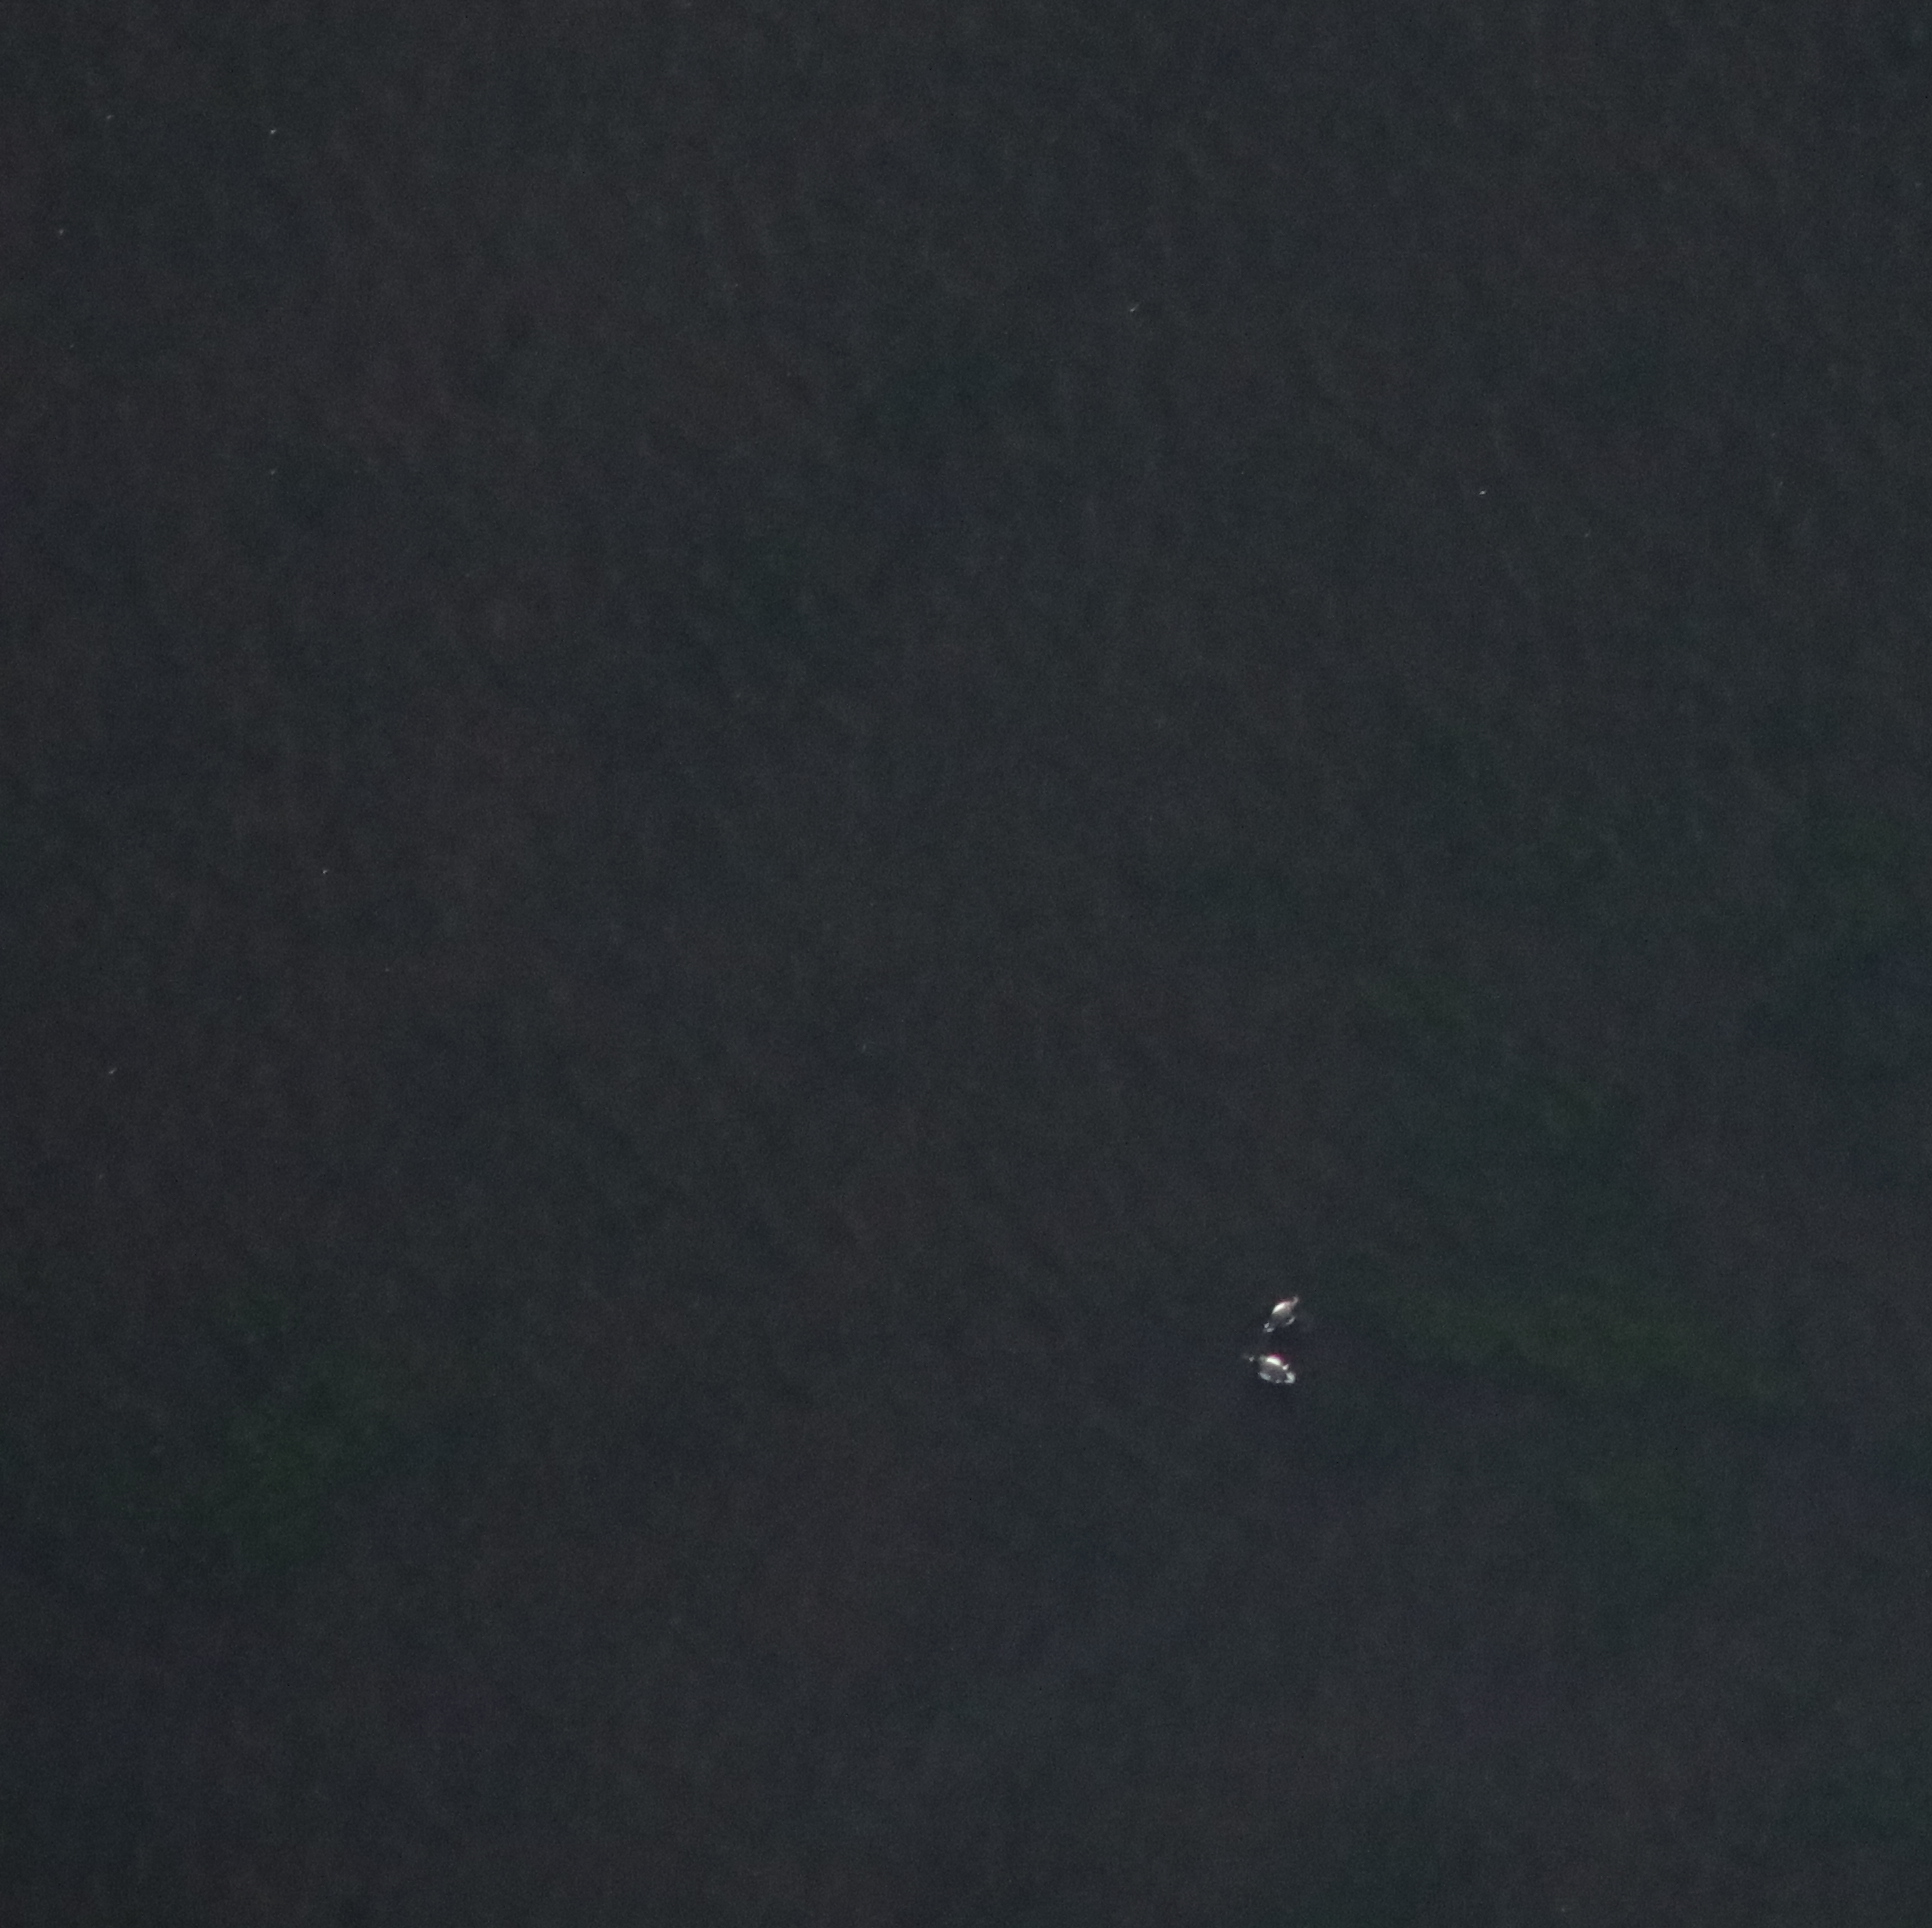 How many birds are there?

2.